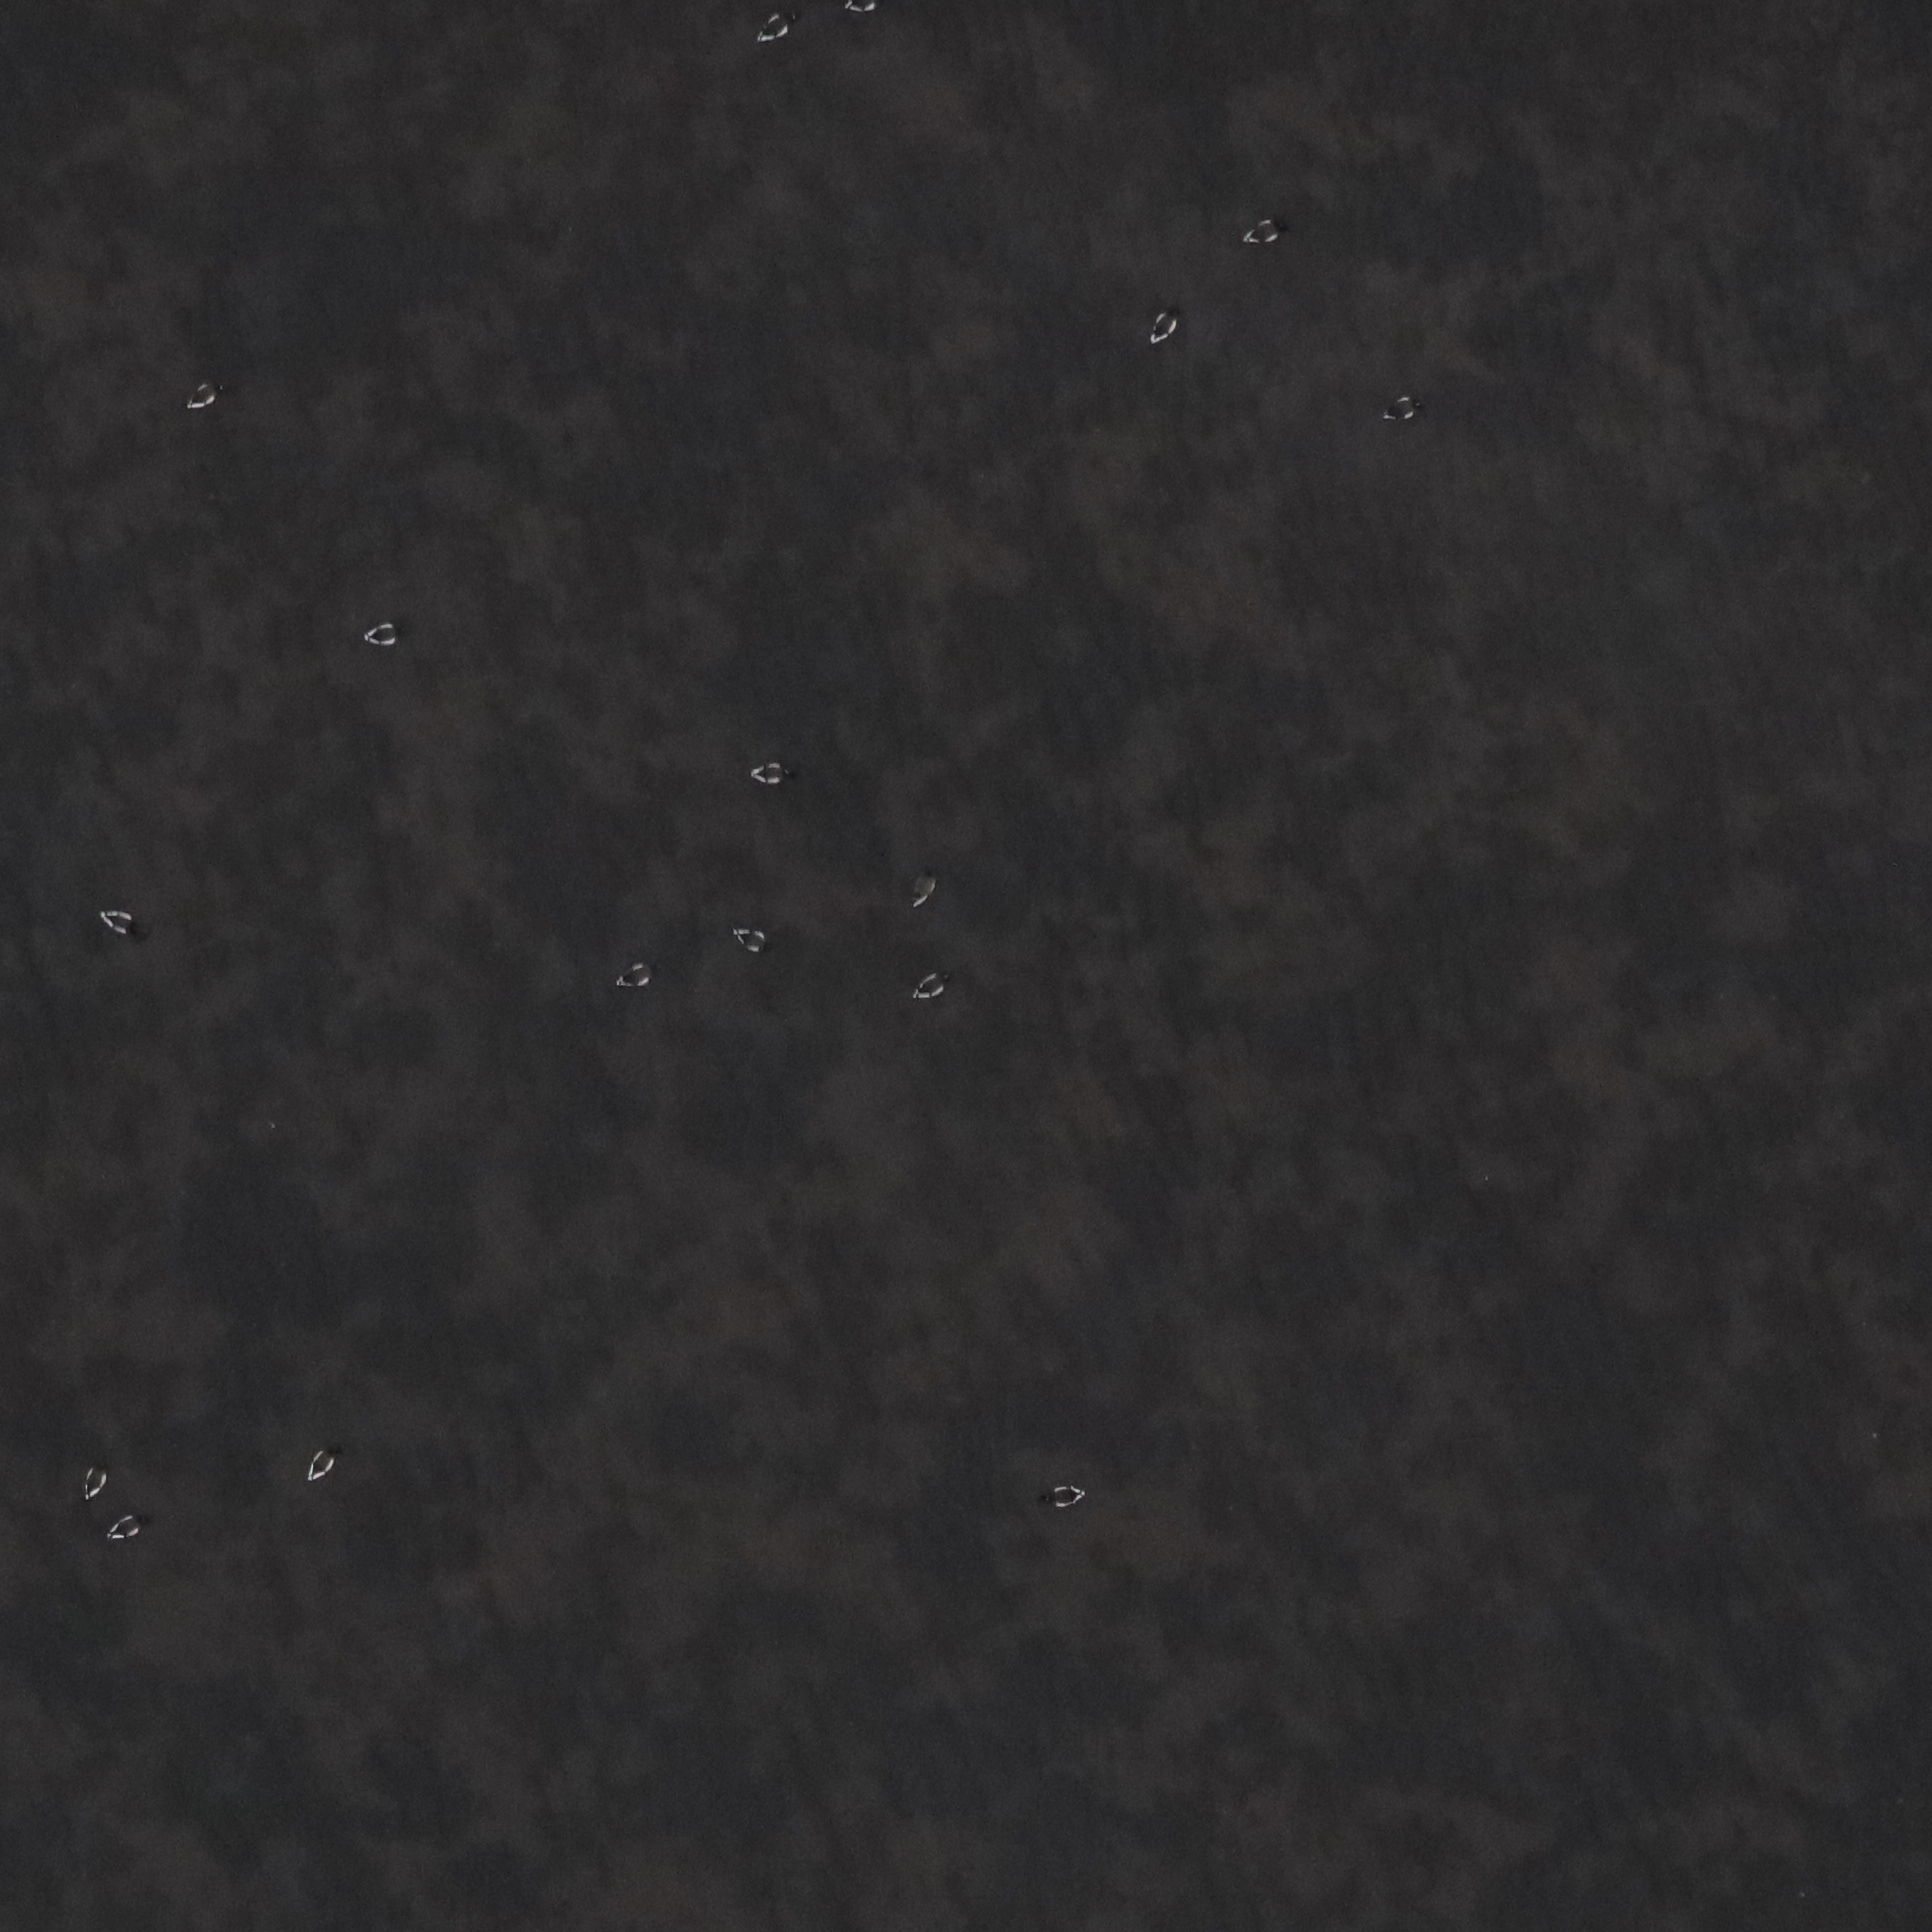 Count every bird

17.